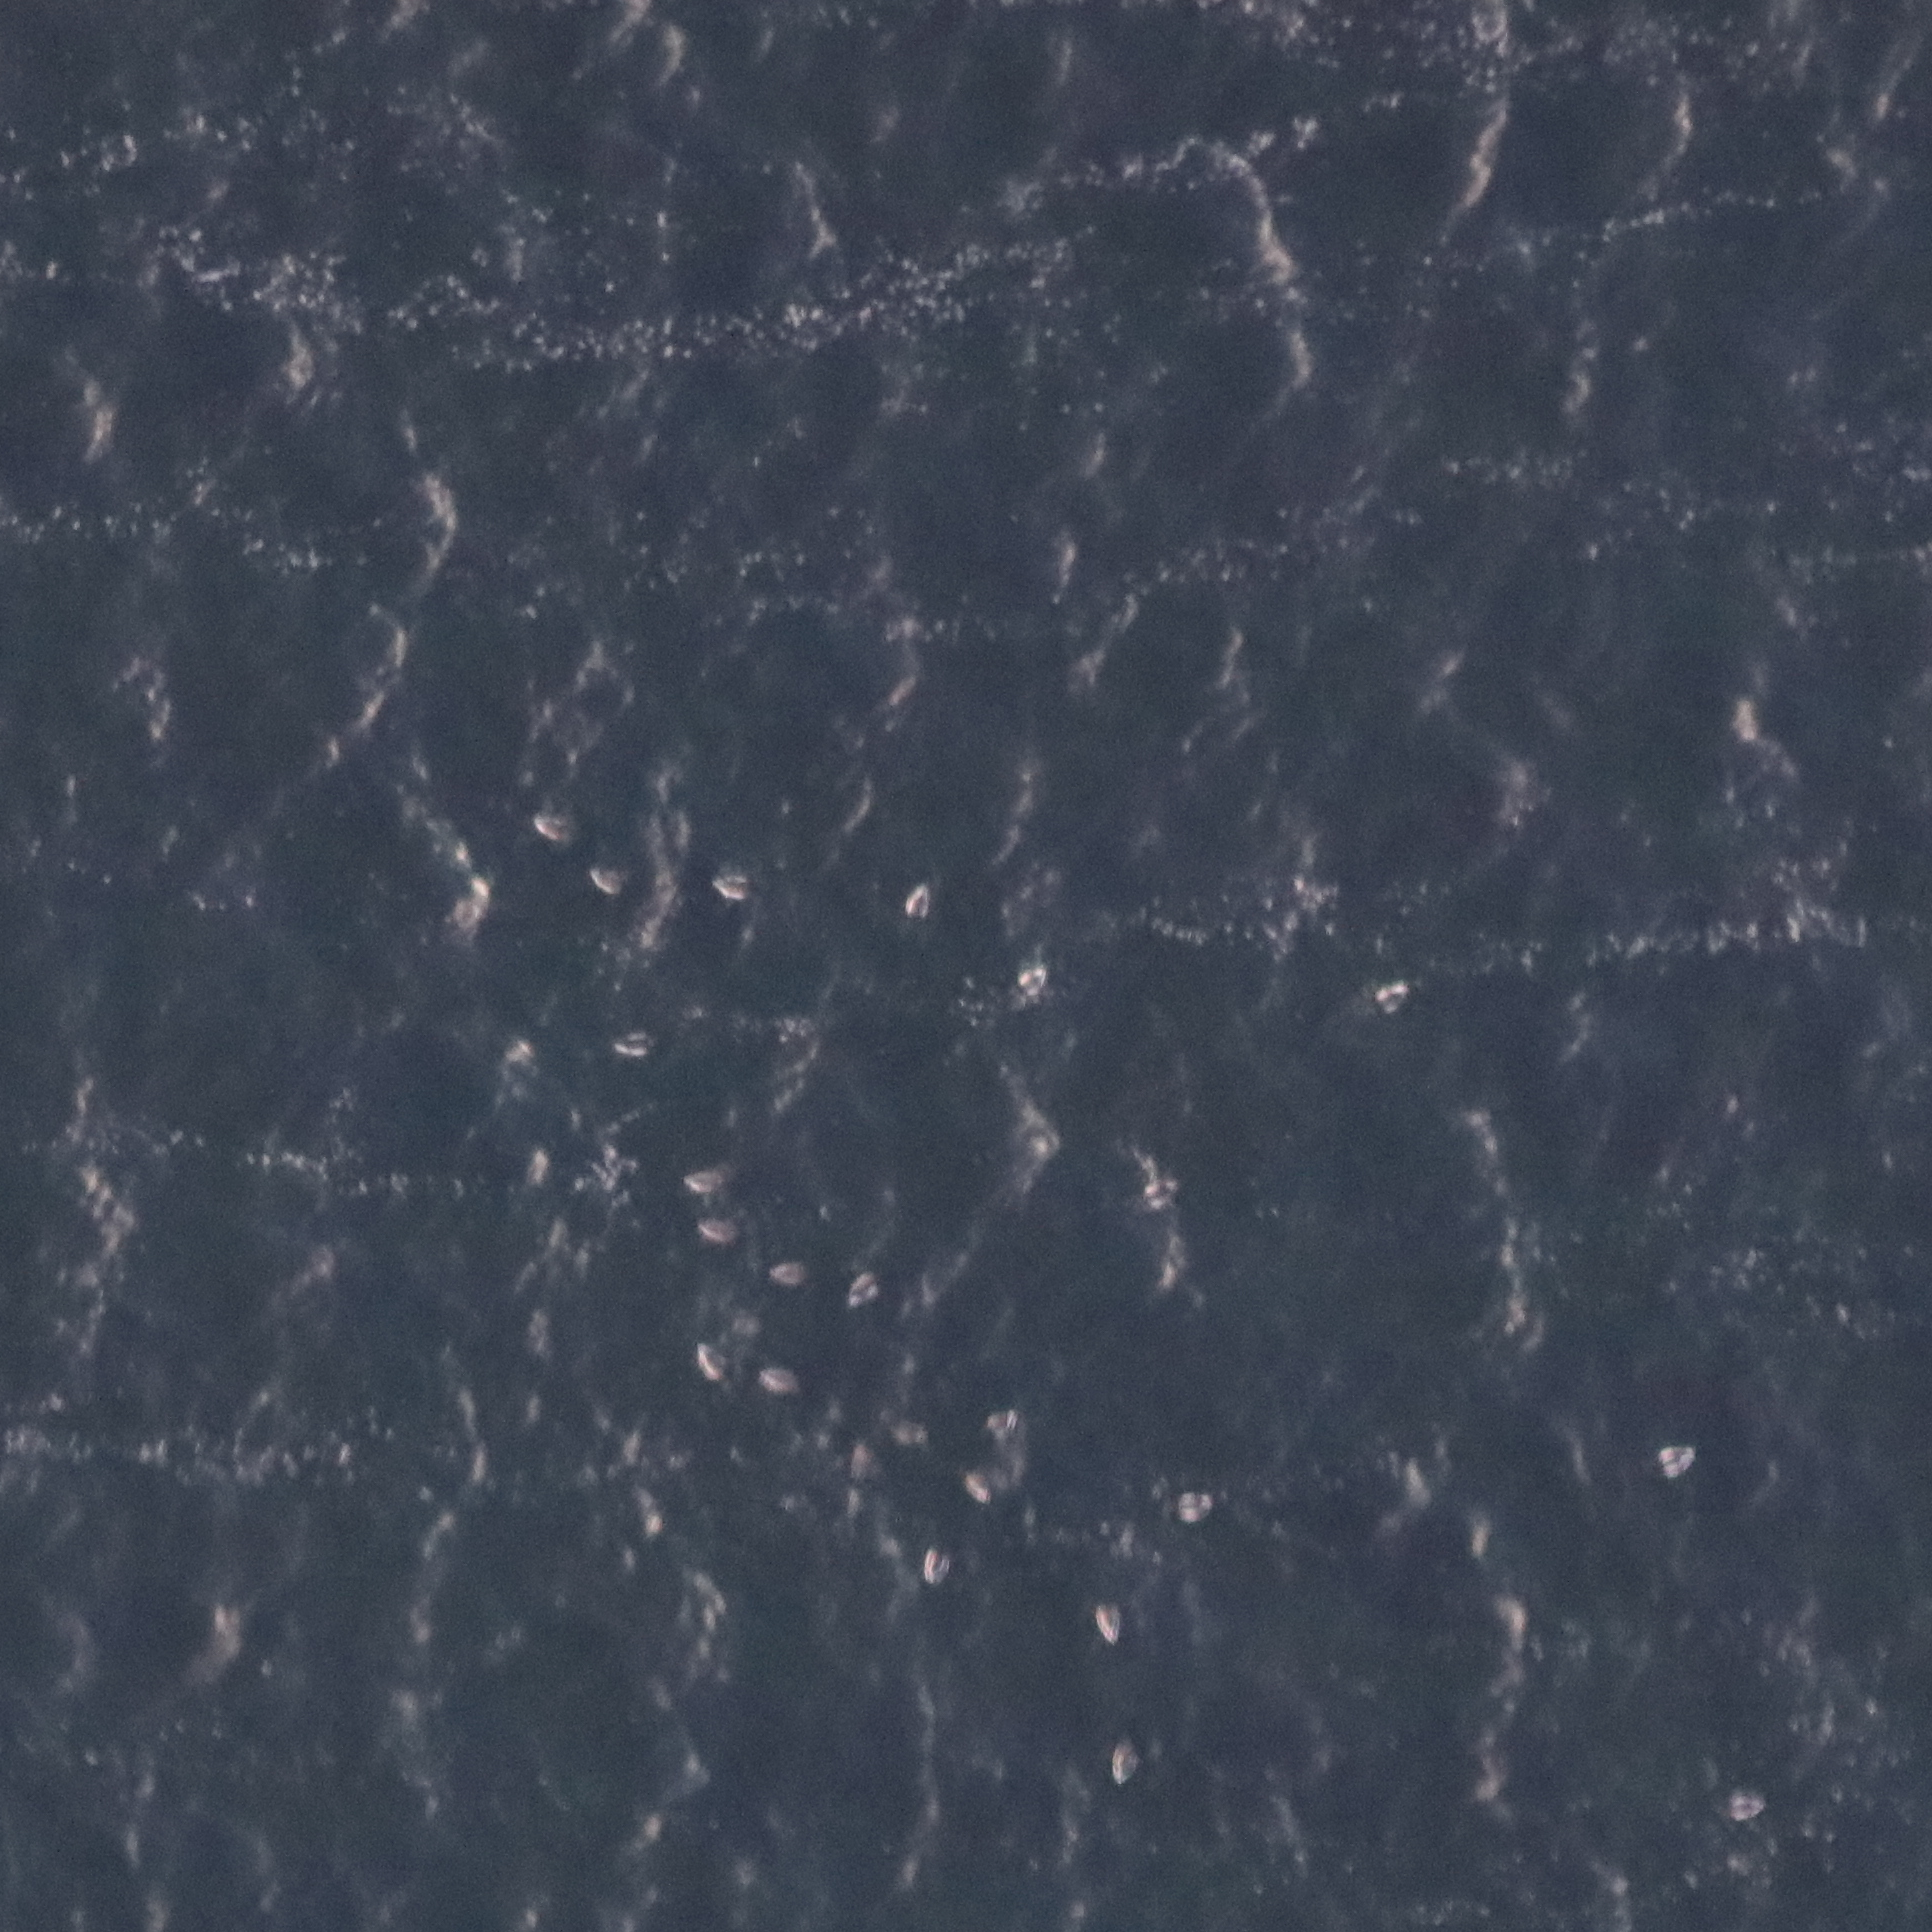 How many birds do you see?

24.